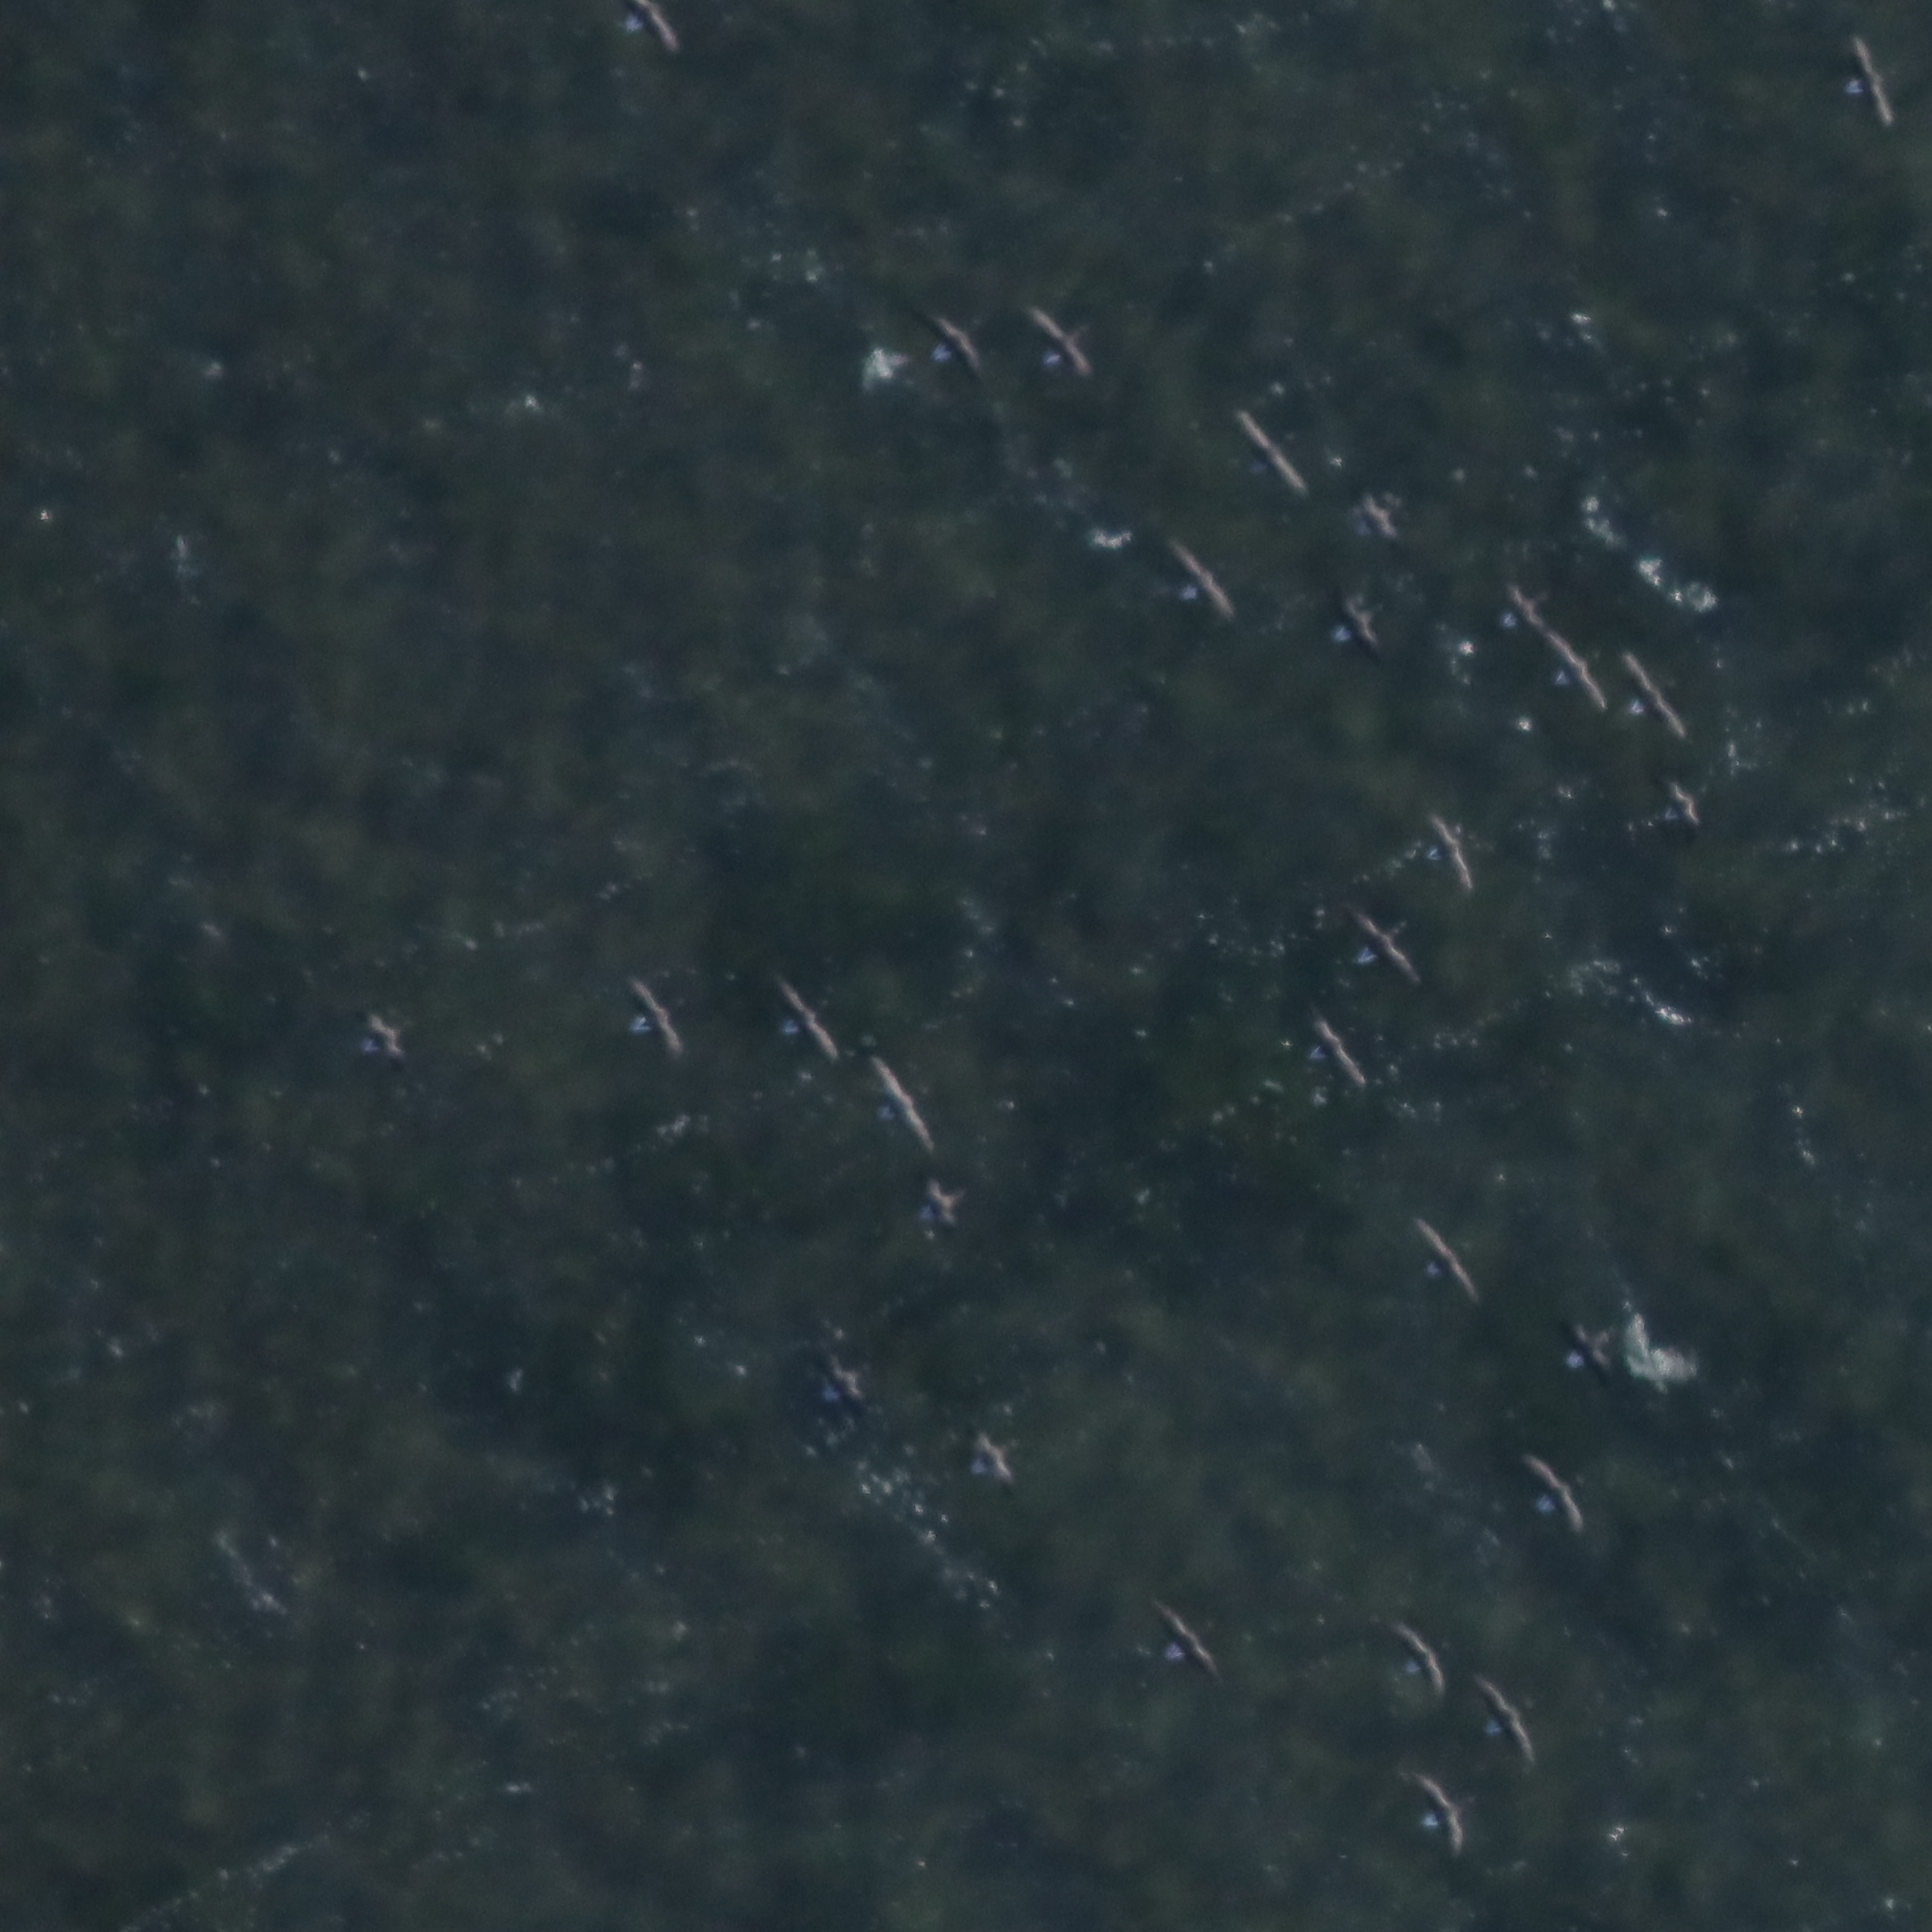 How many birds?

29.